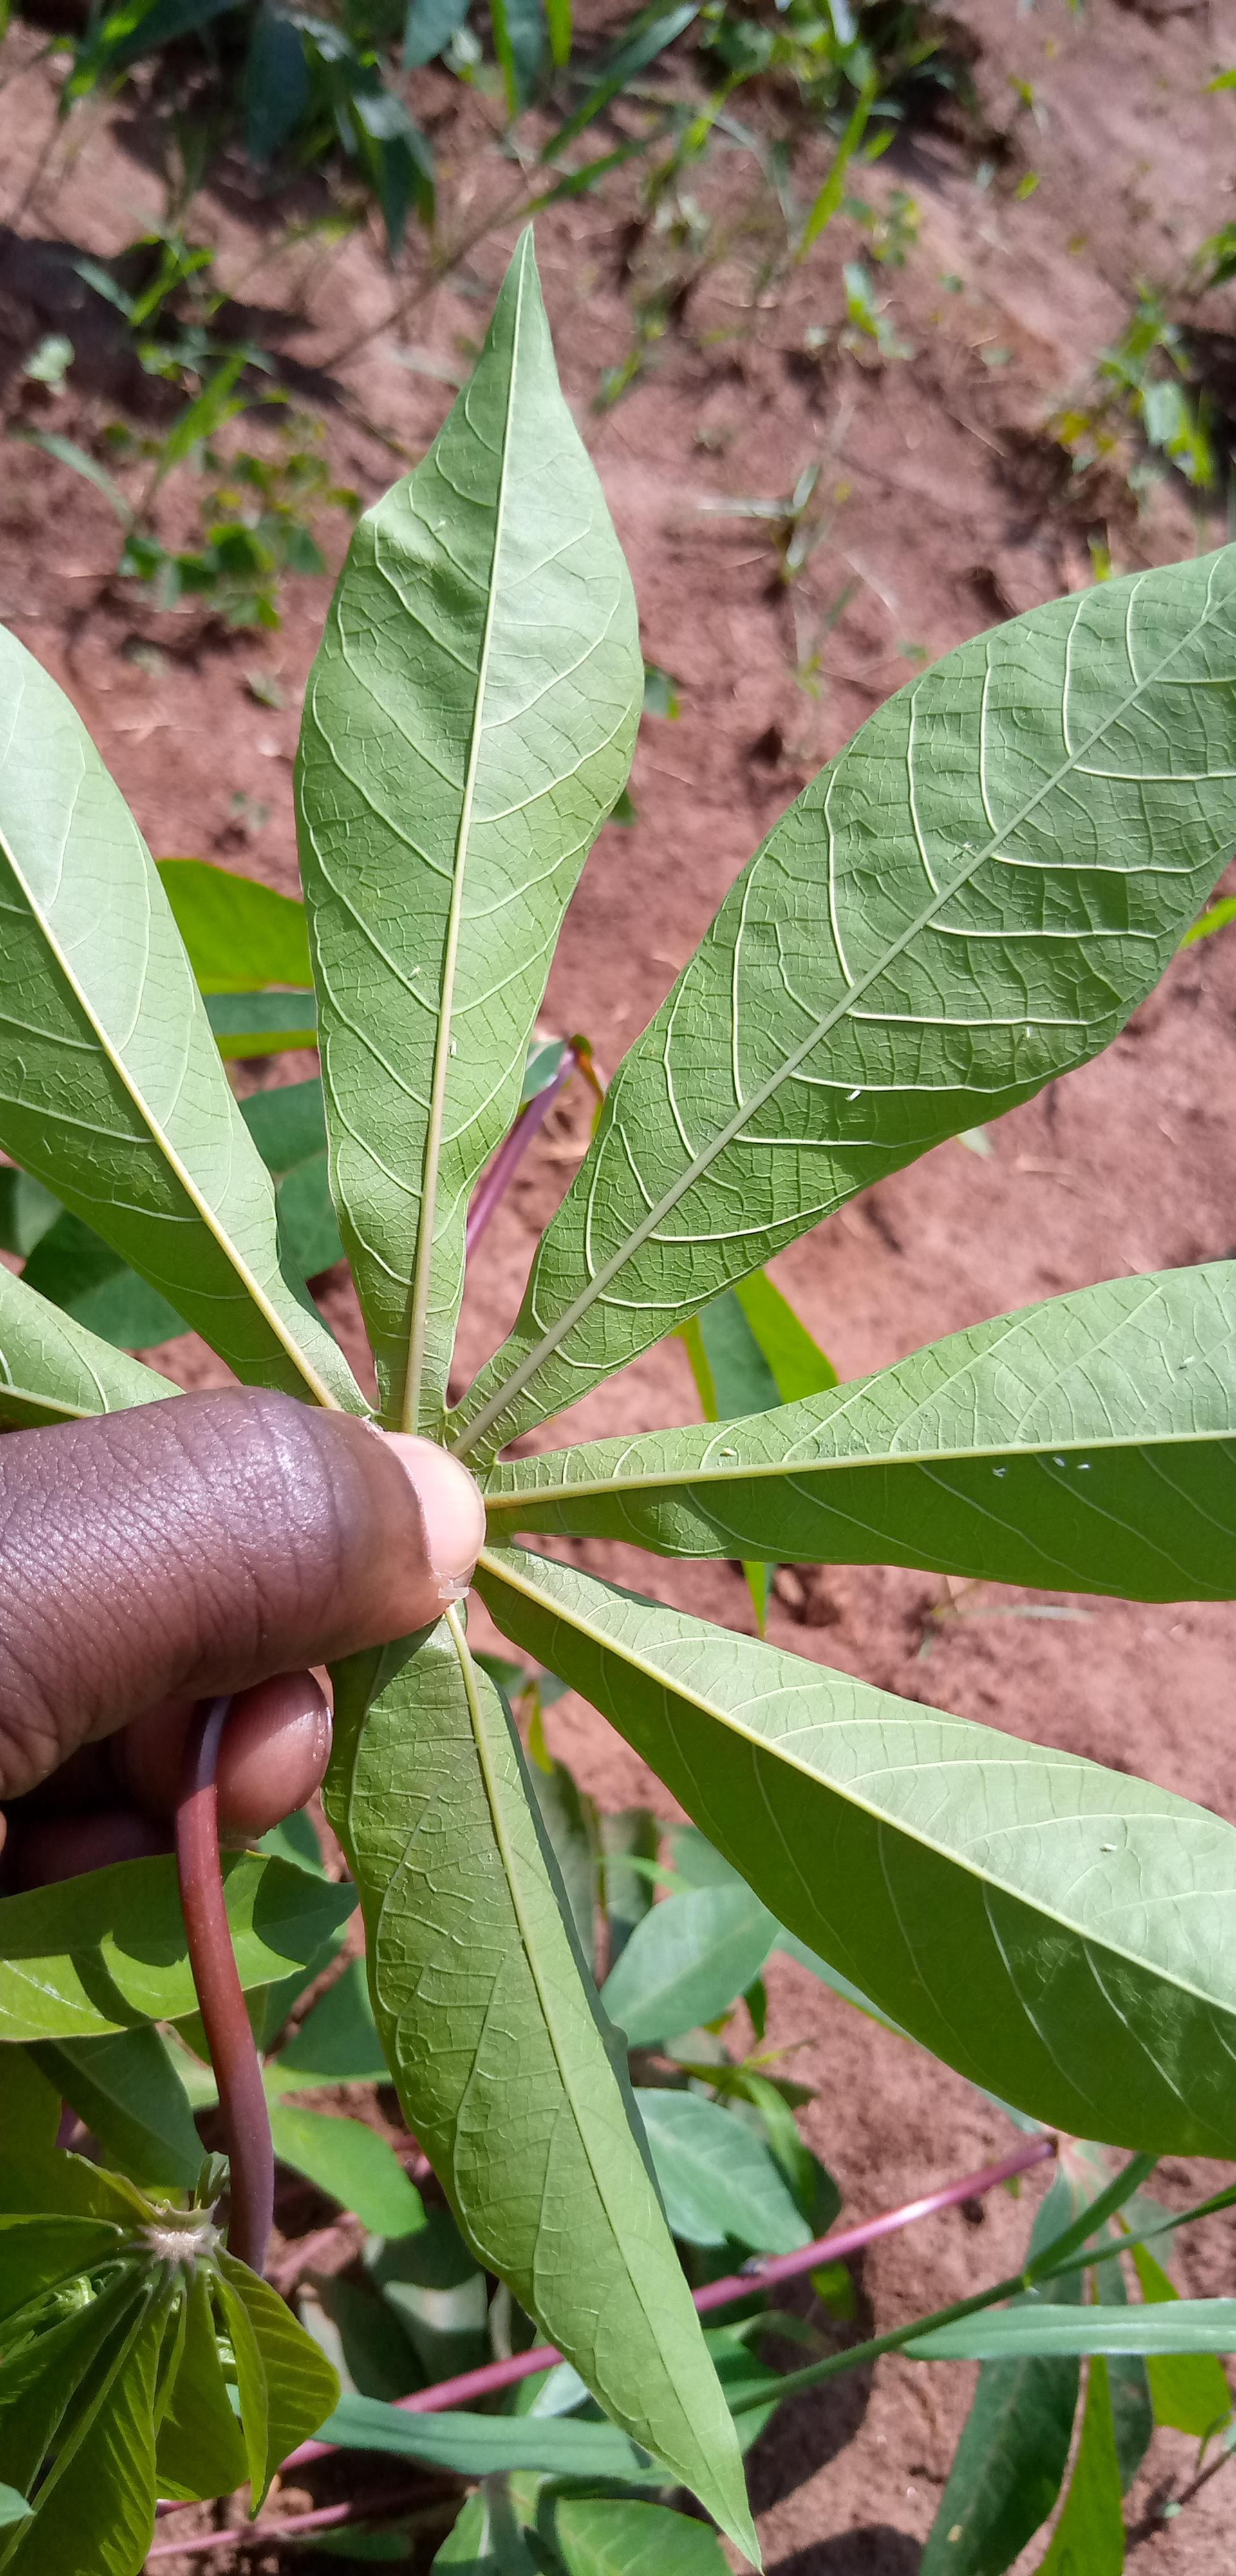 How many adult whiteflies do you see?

12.